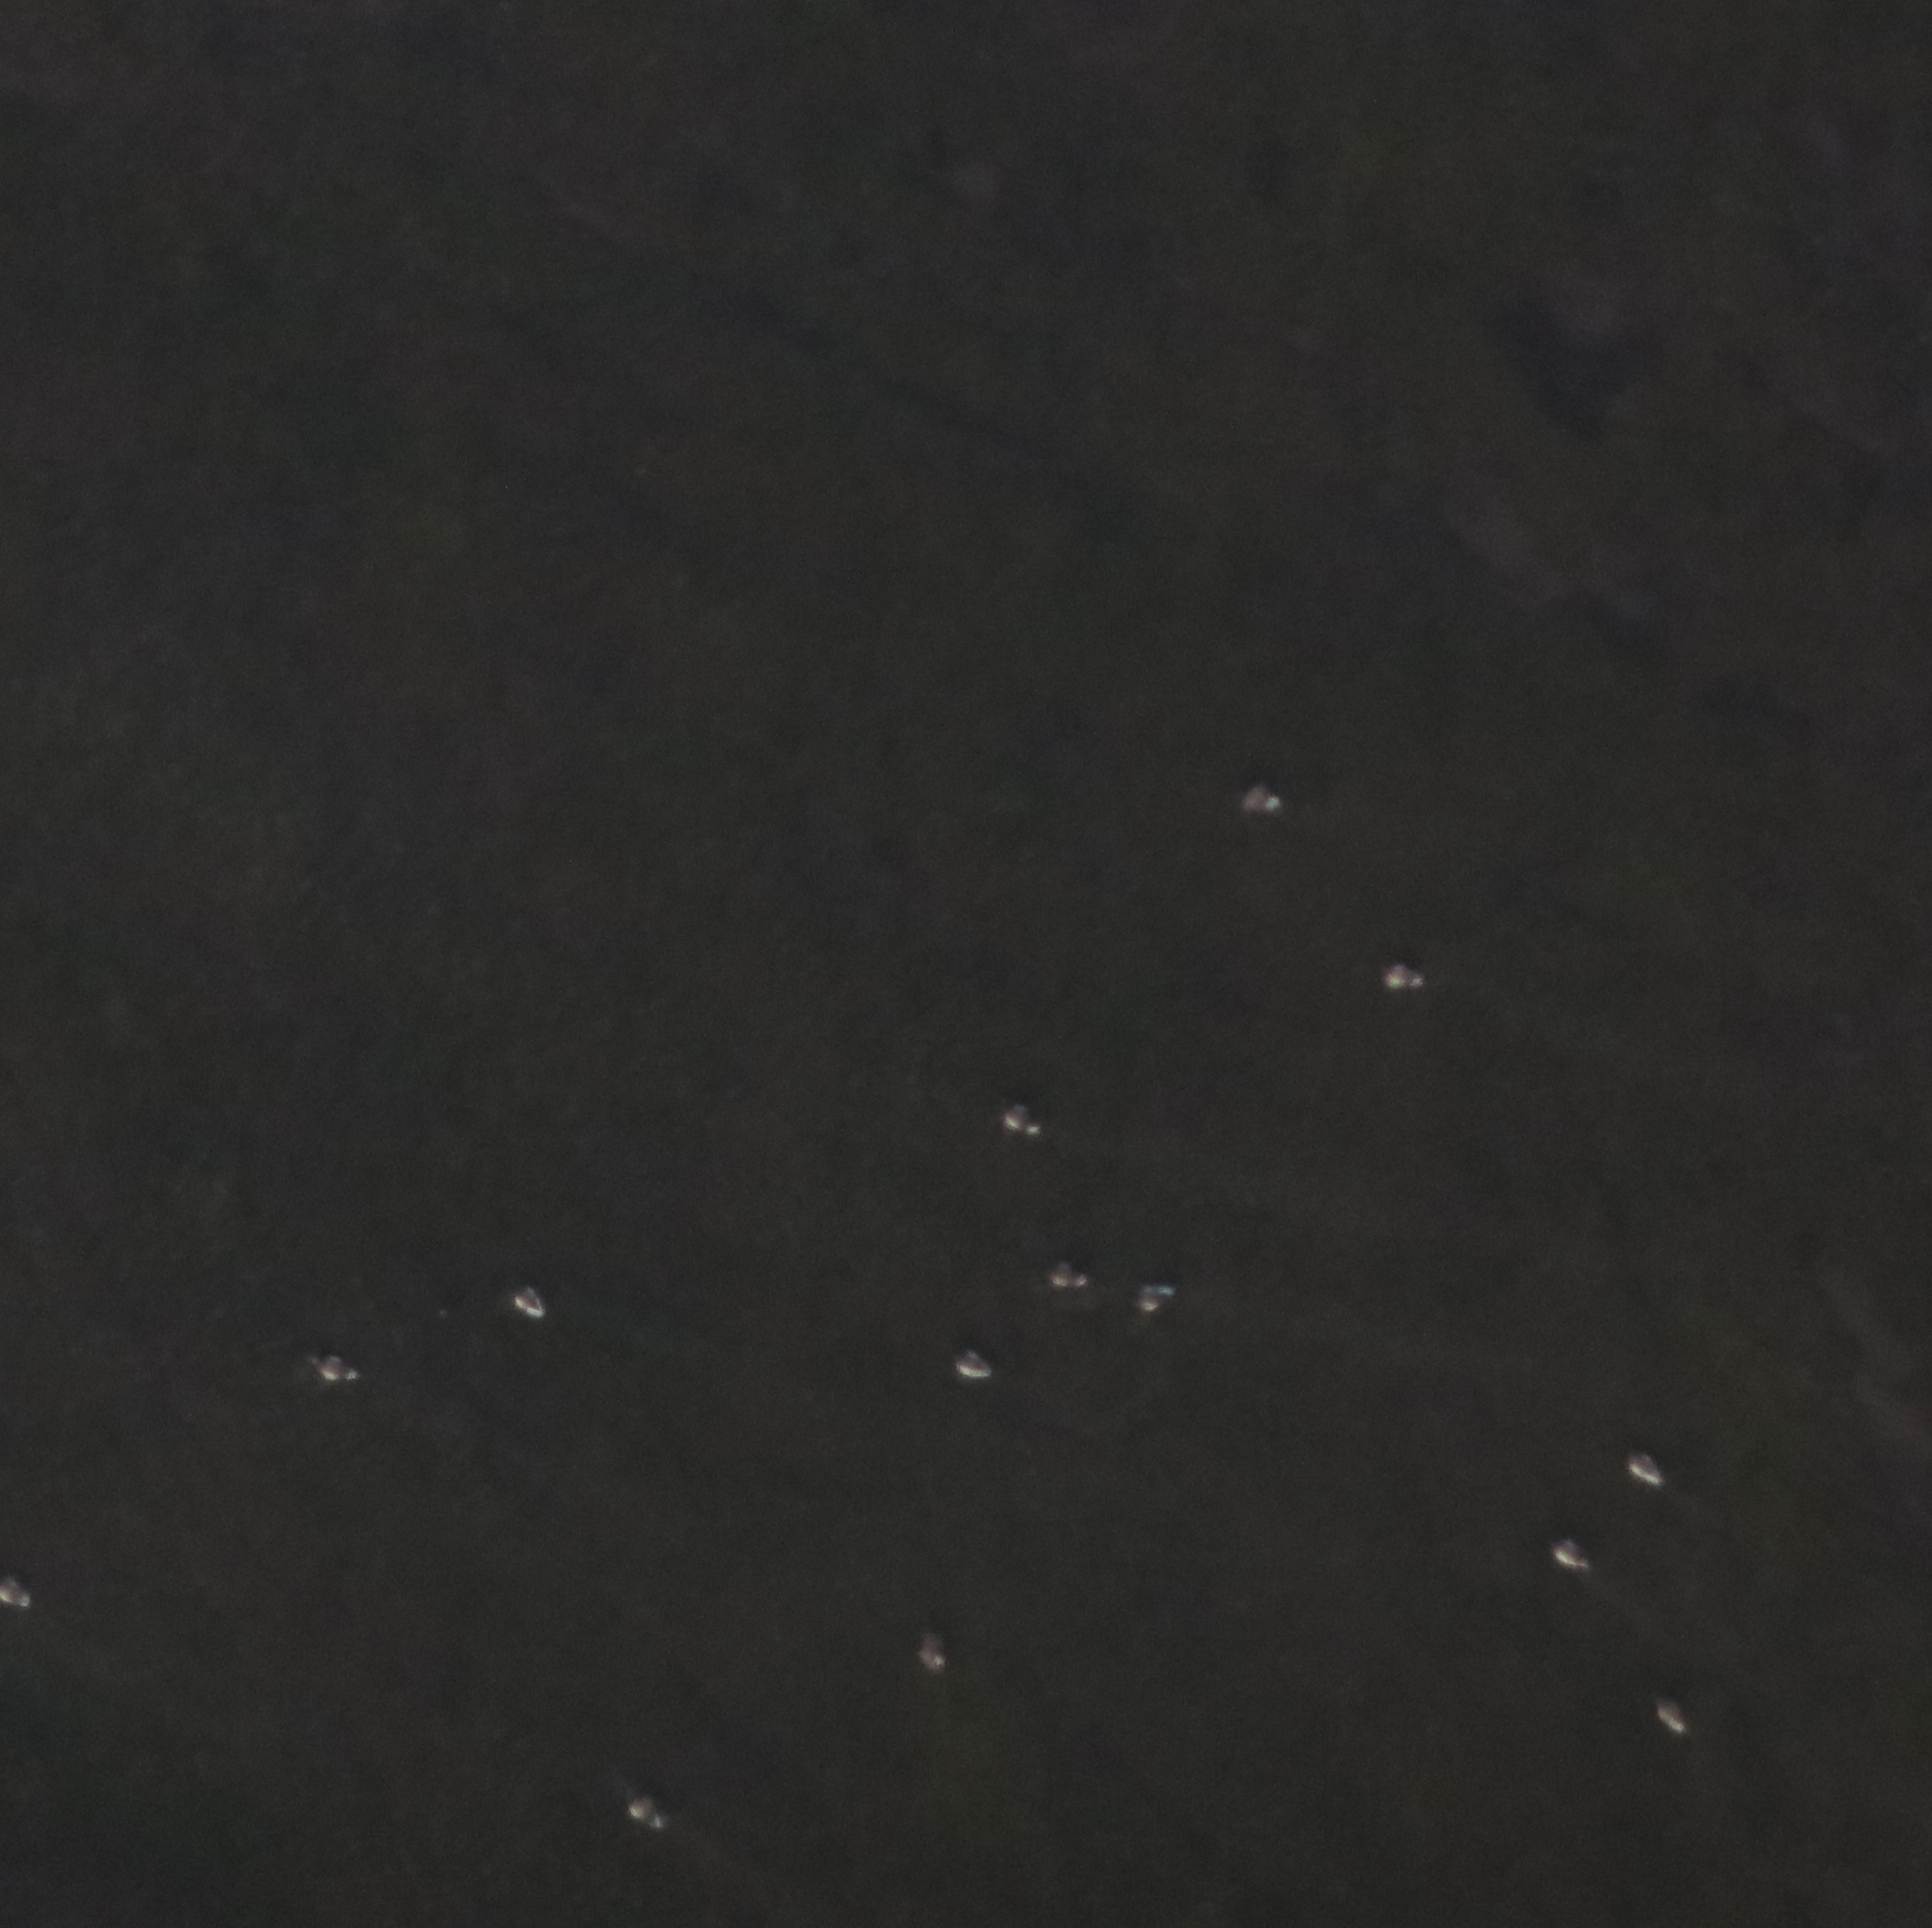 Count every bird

14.